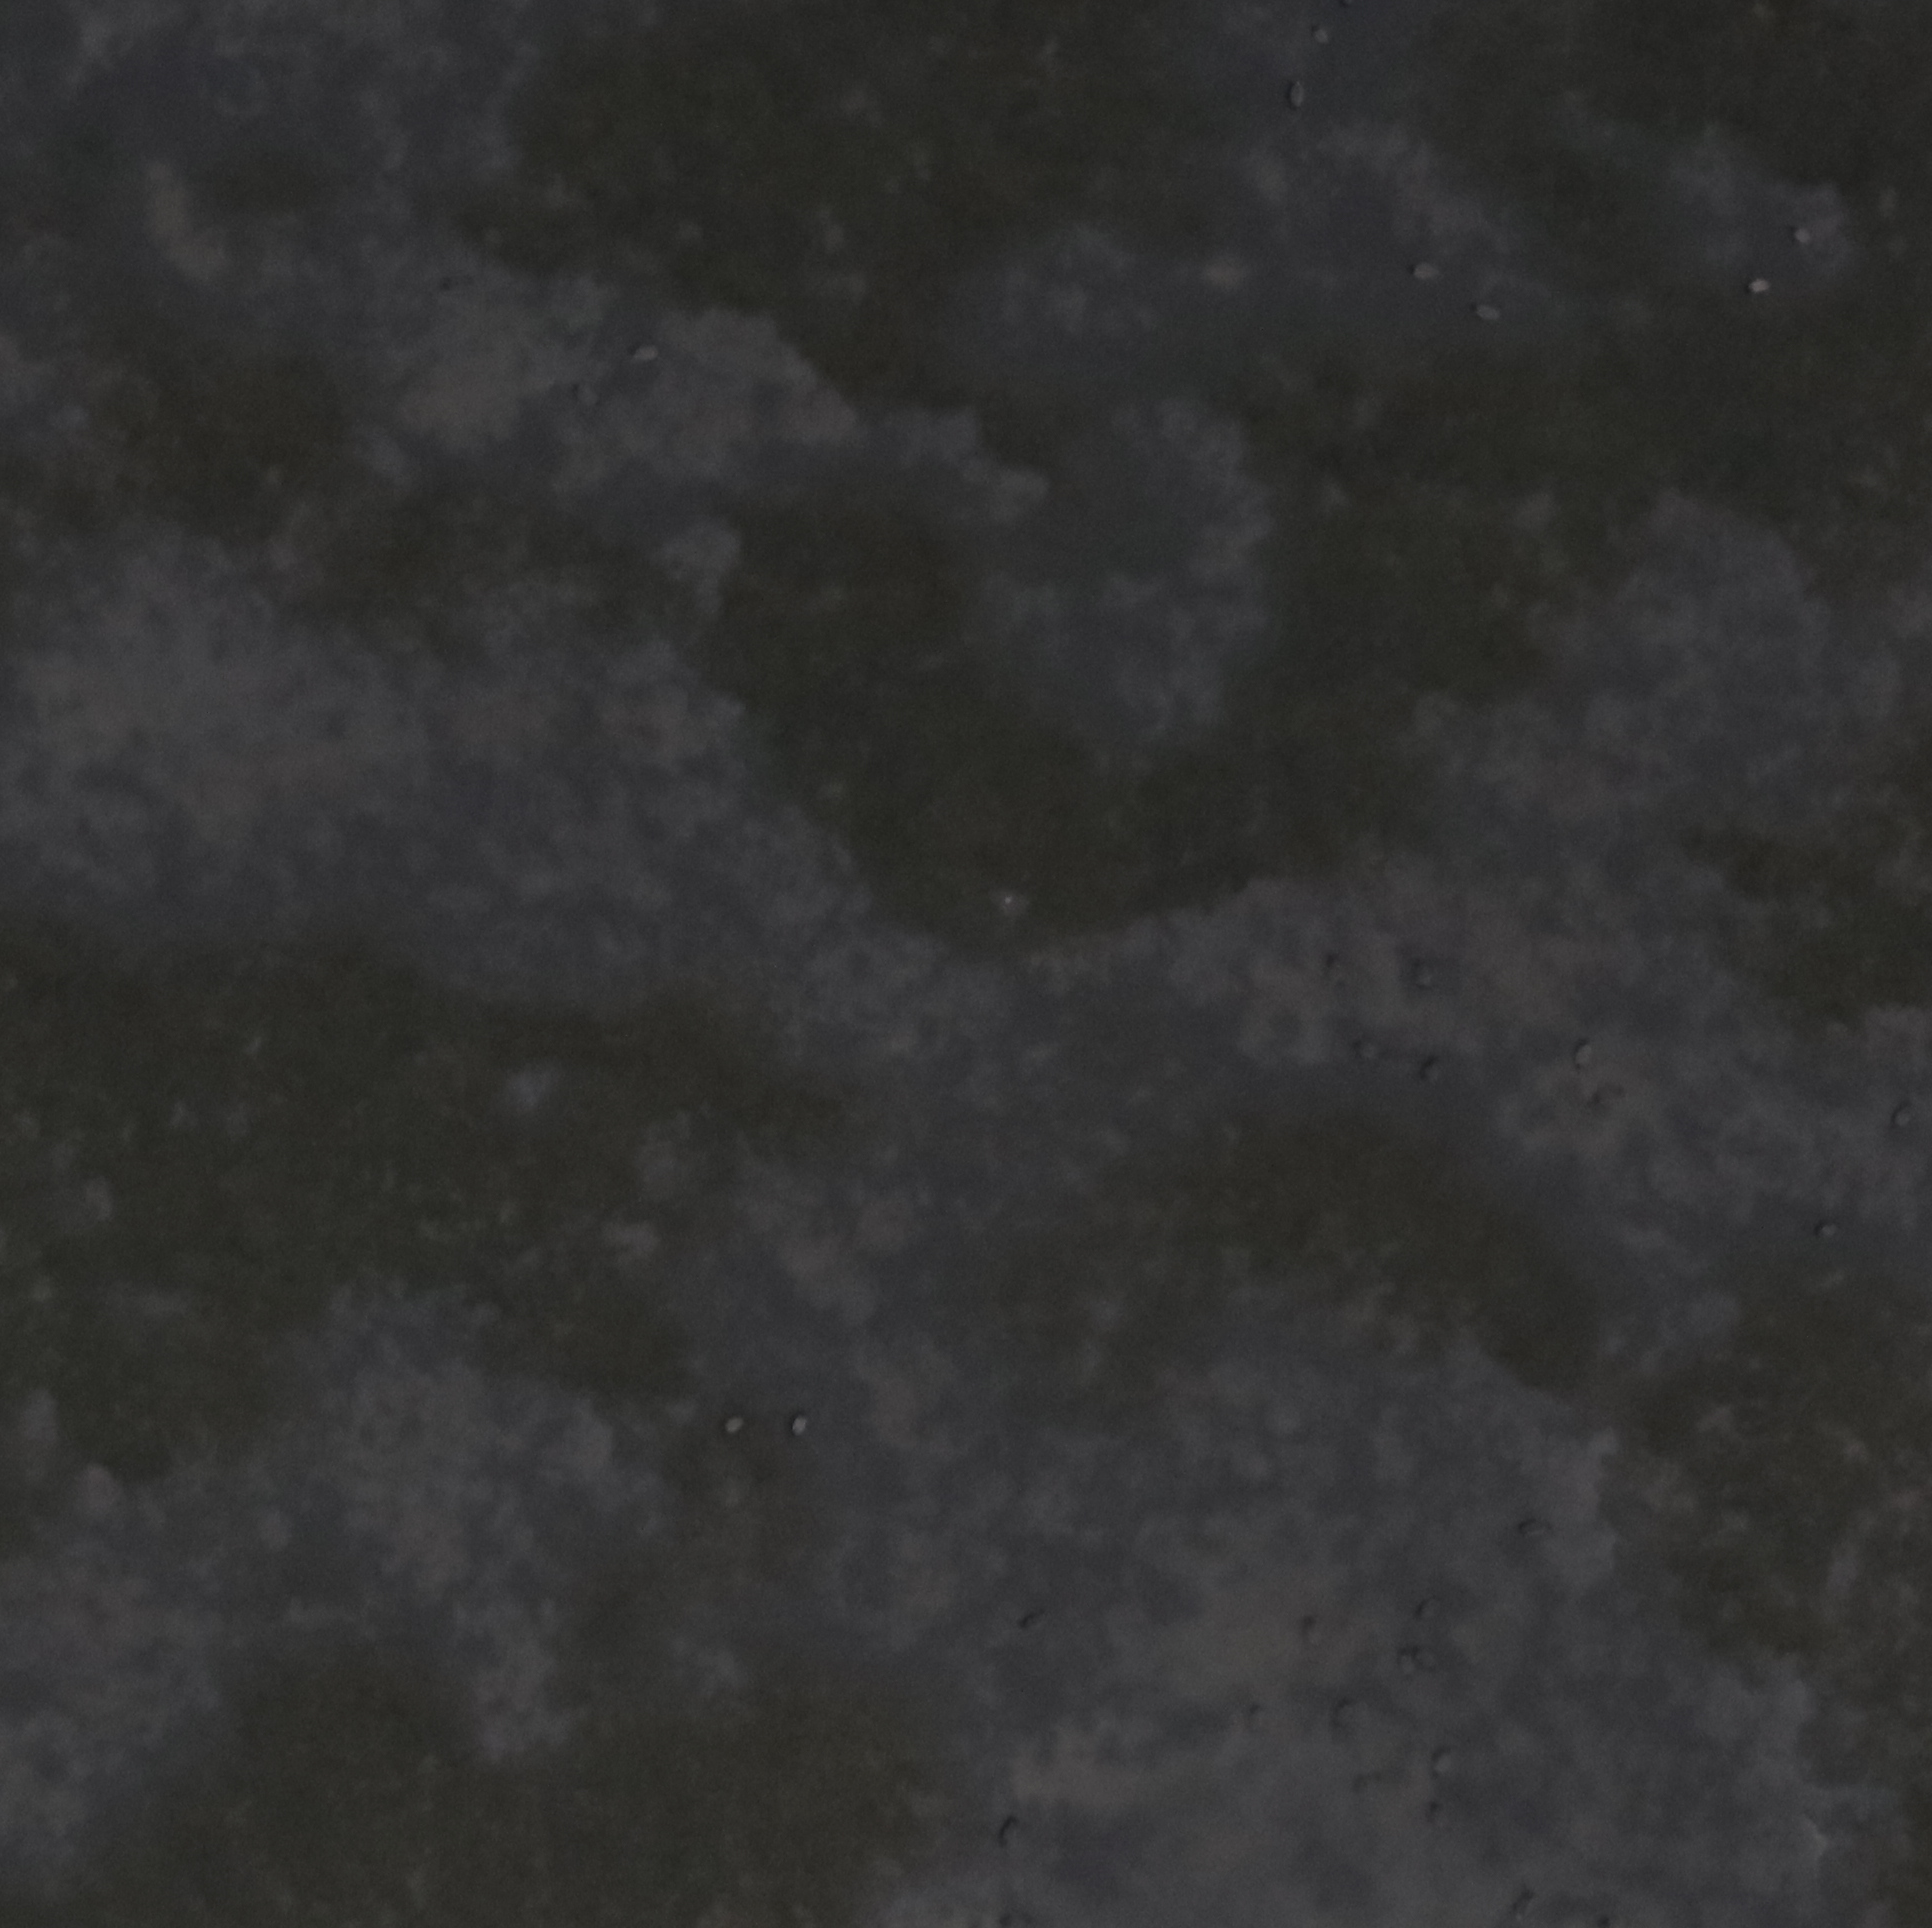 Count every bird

33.